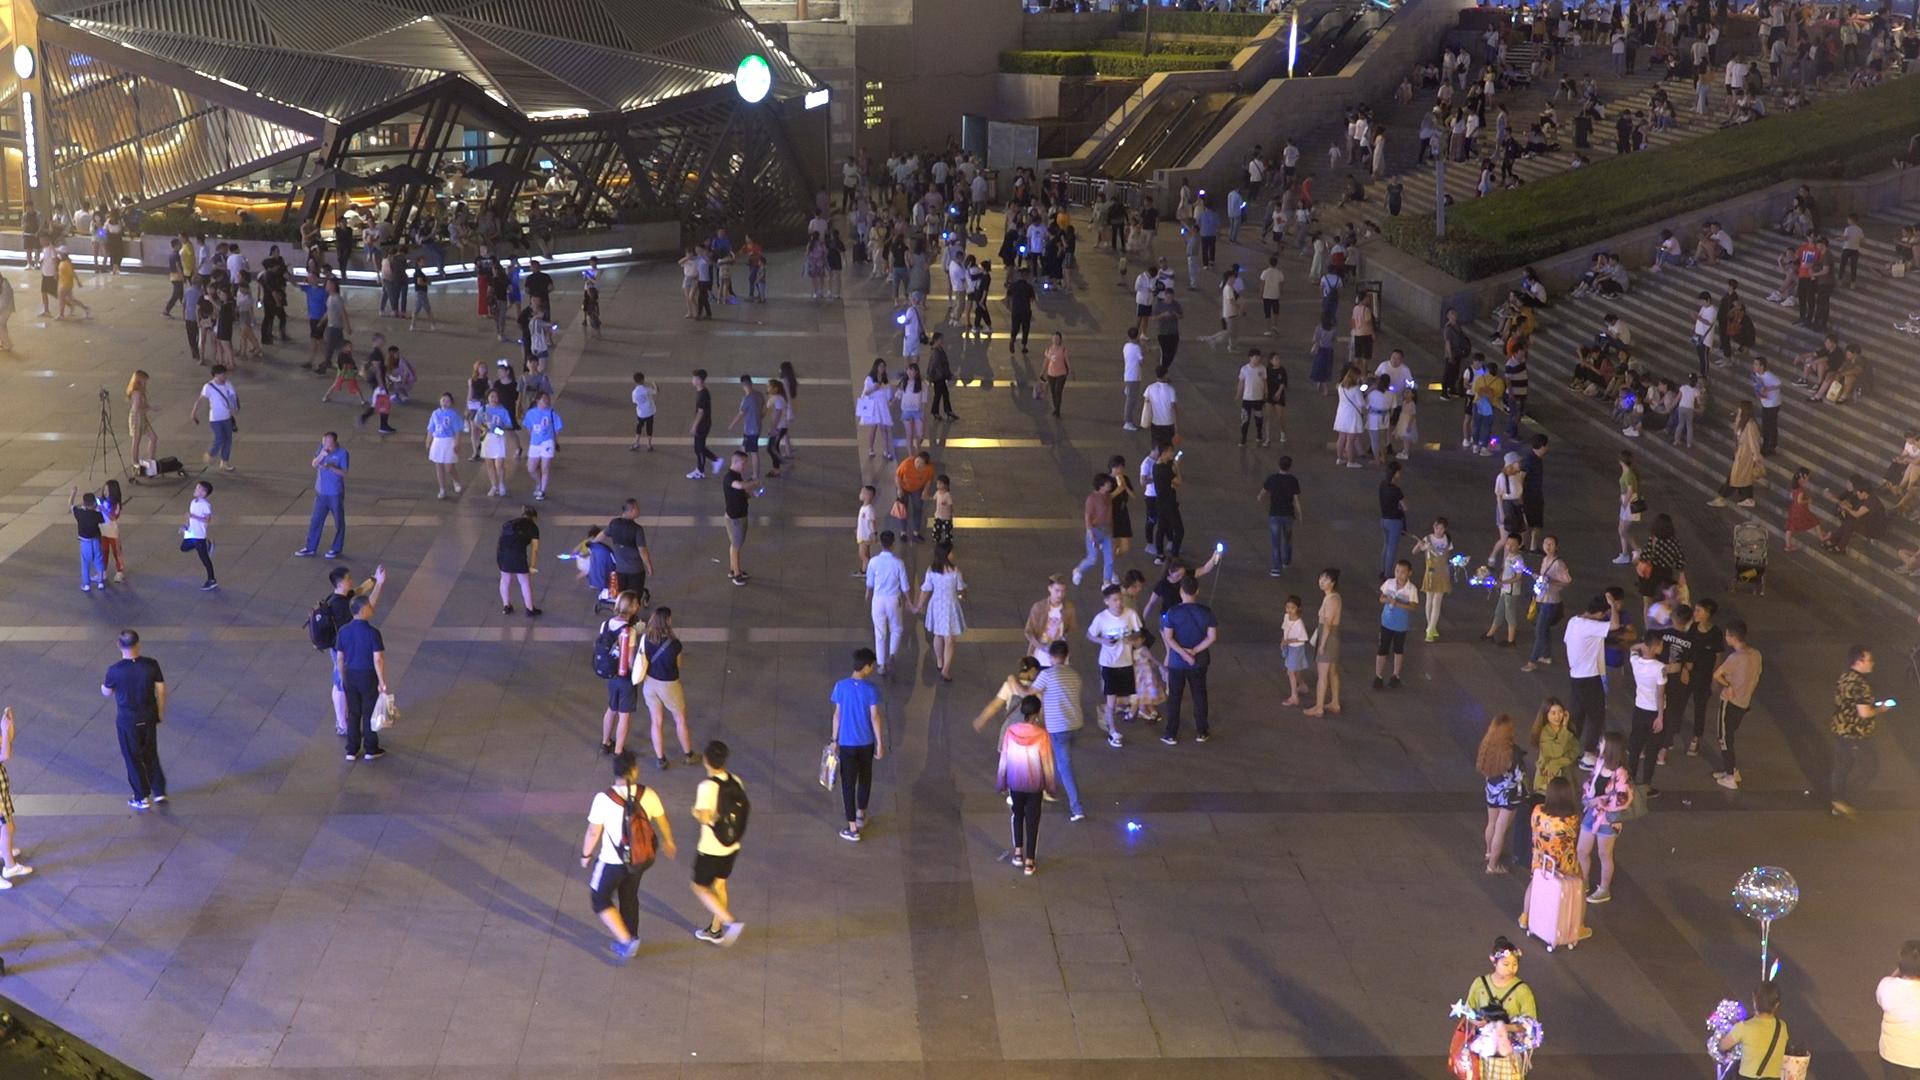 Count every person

391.